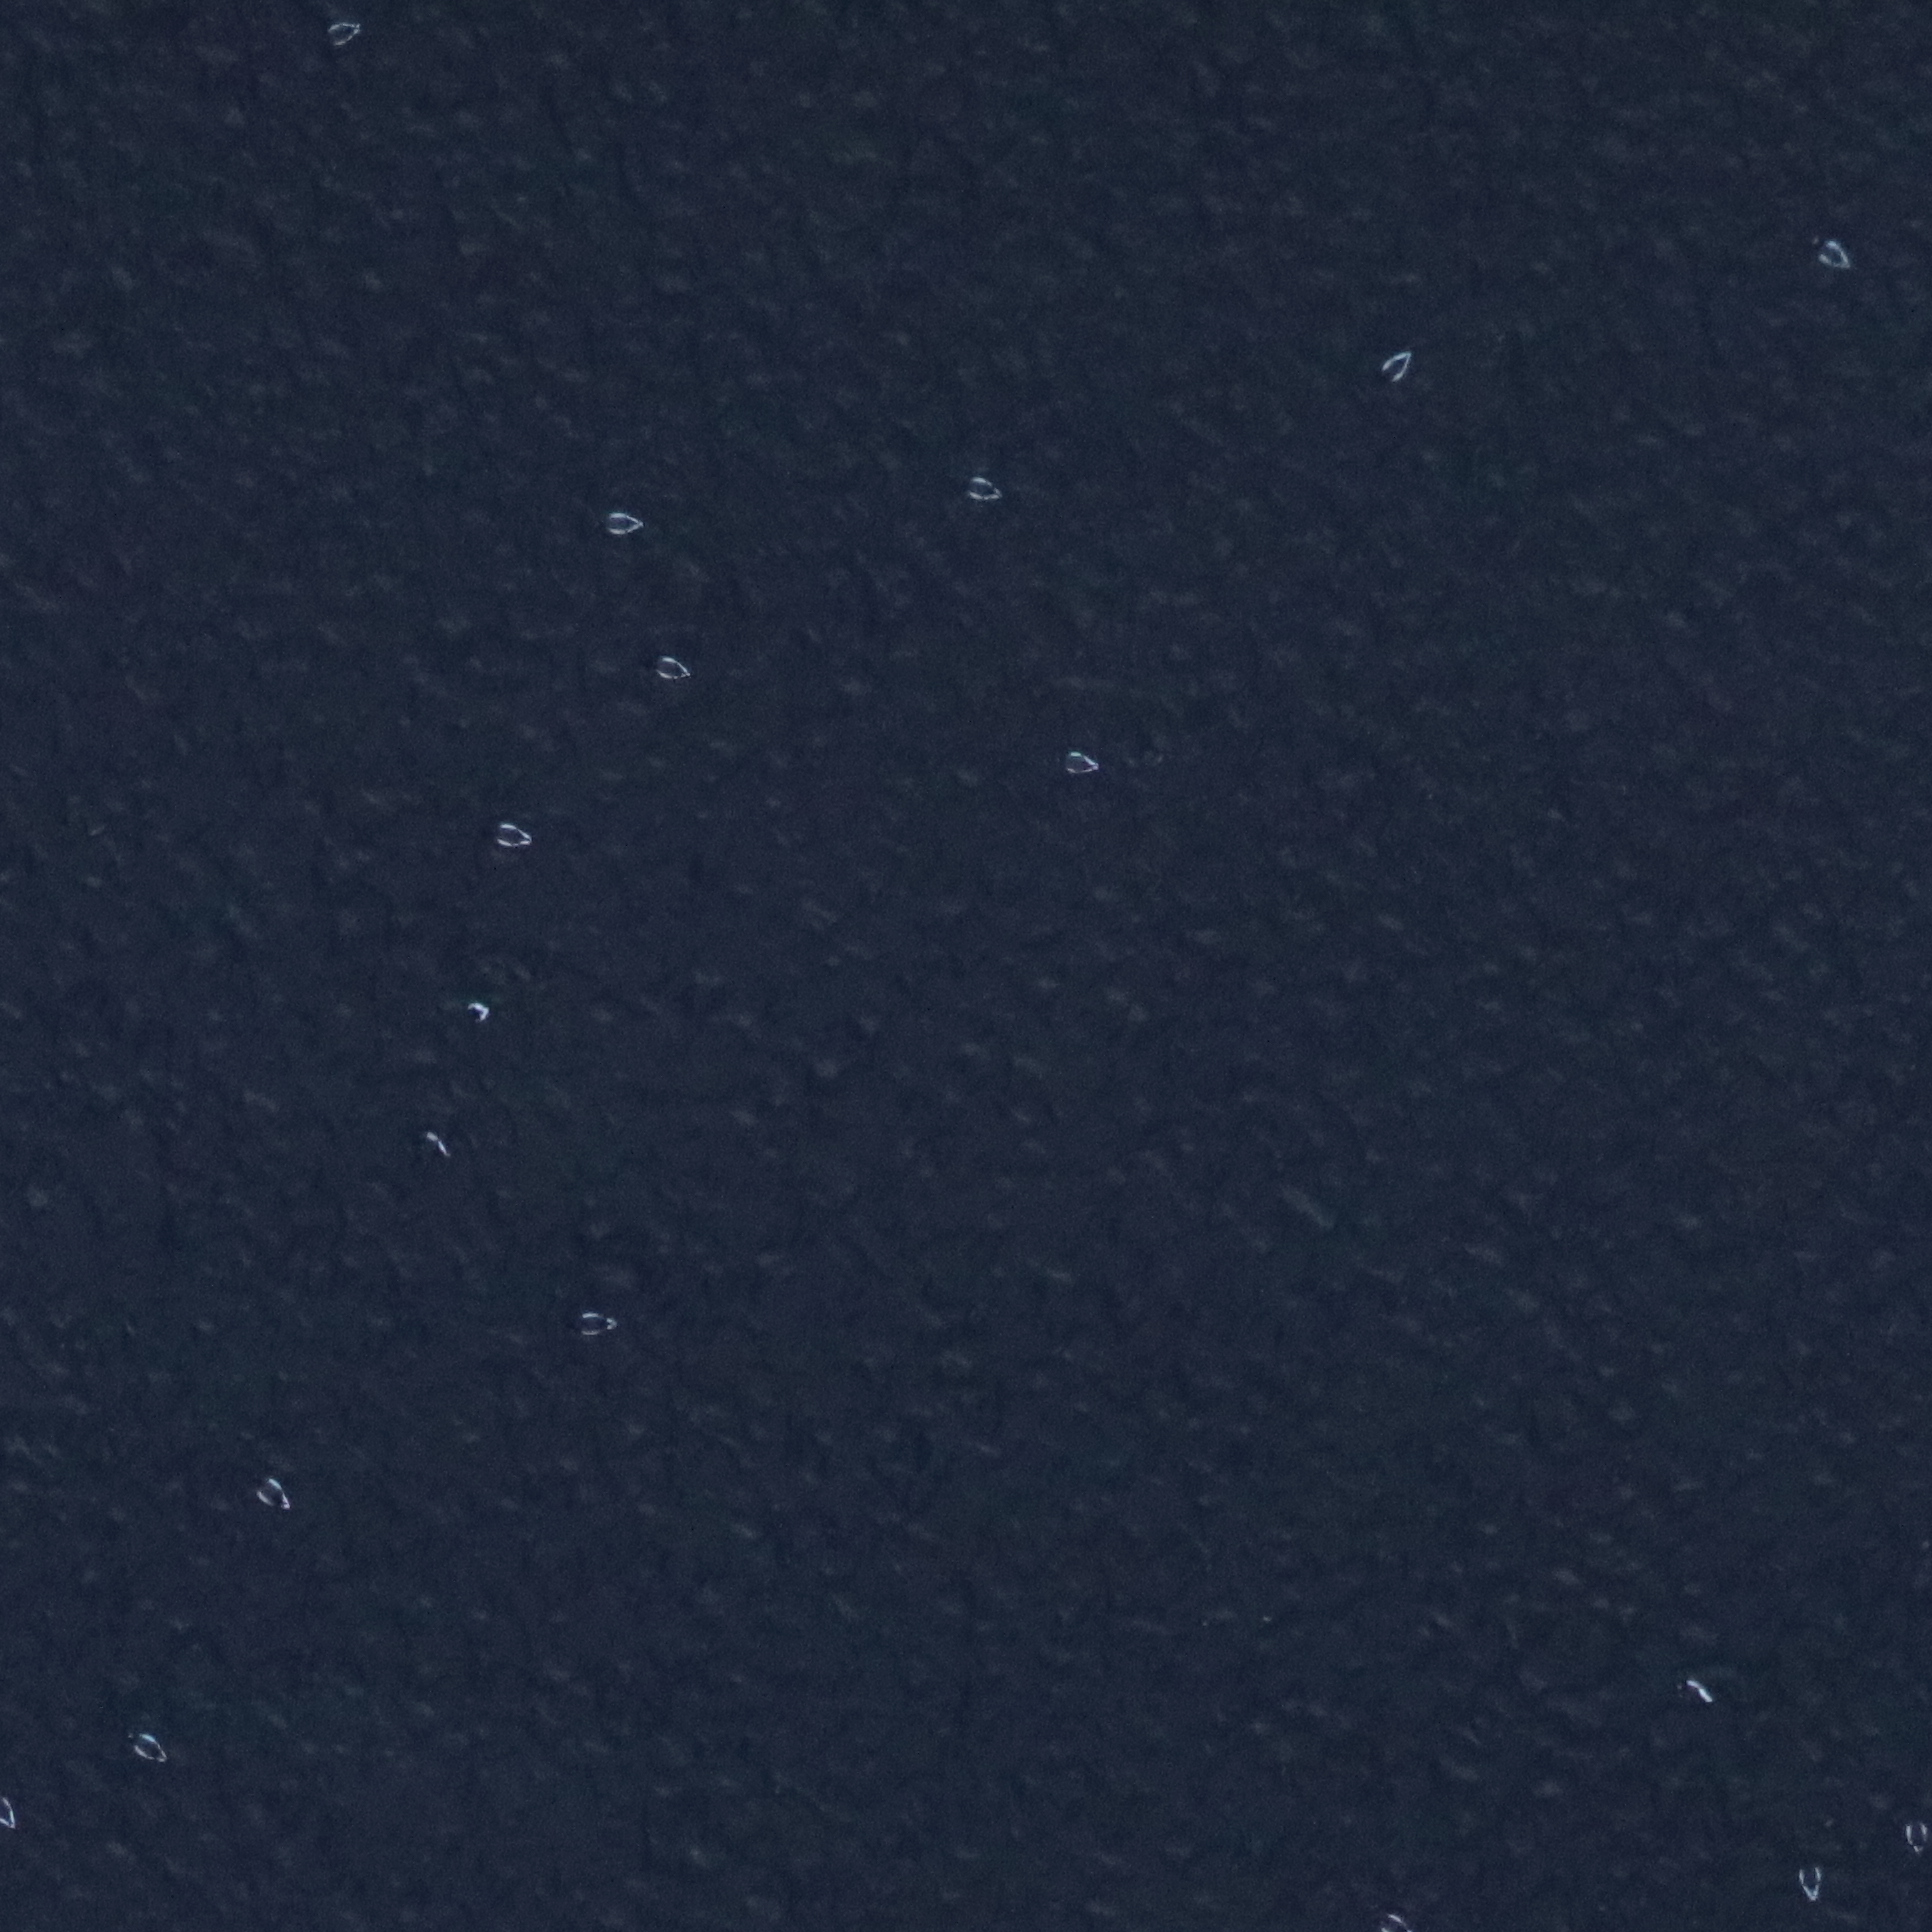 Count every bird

17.